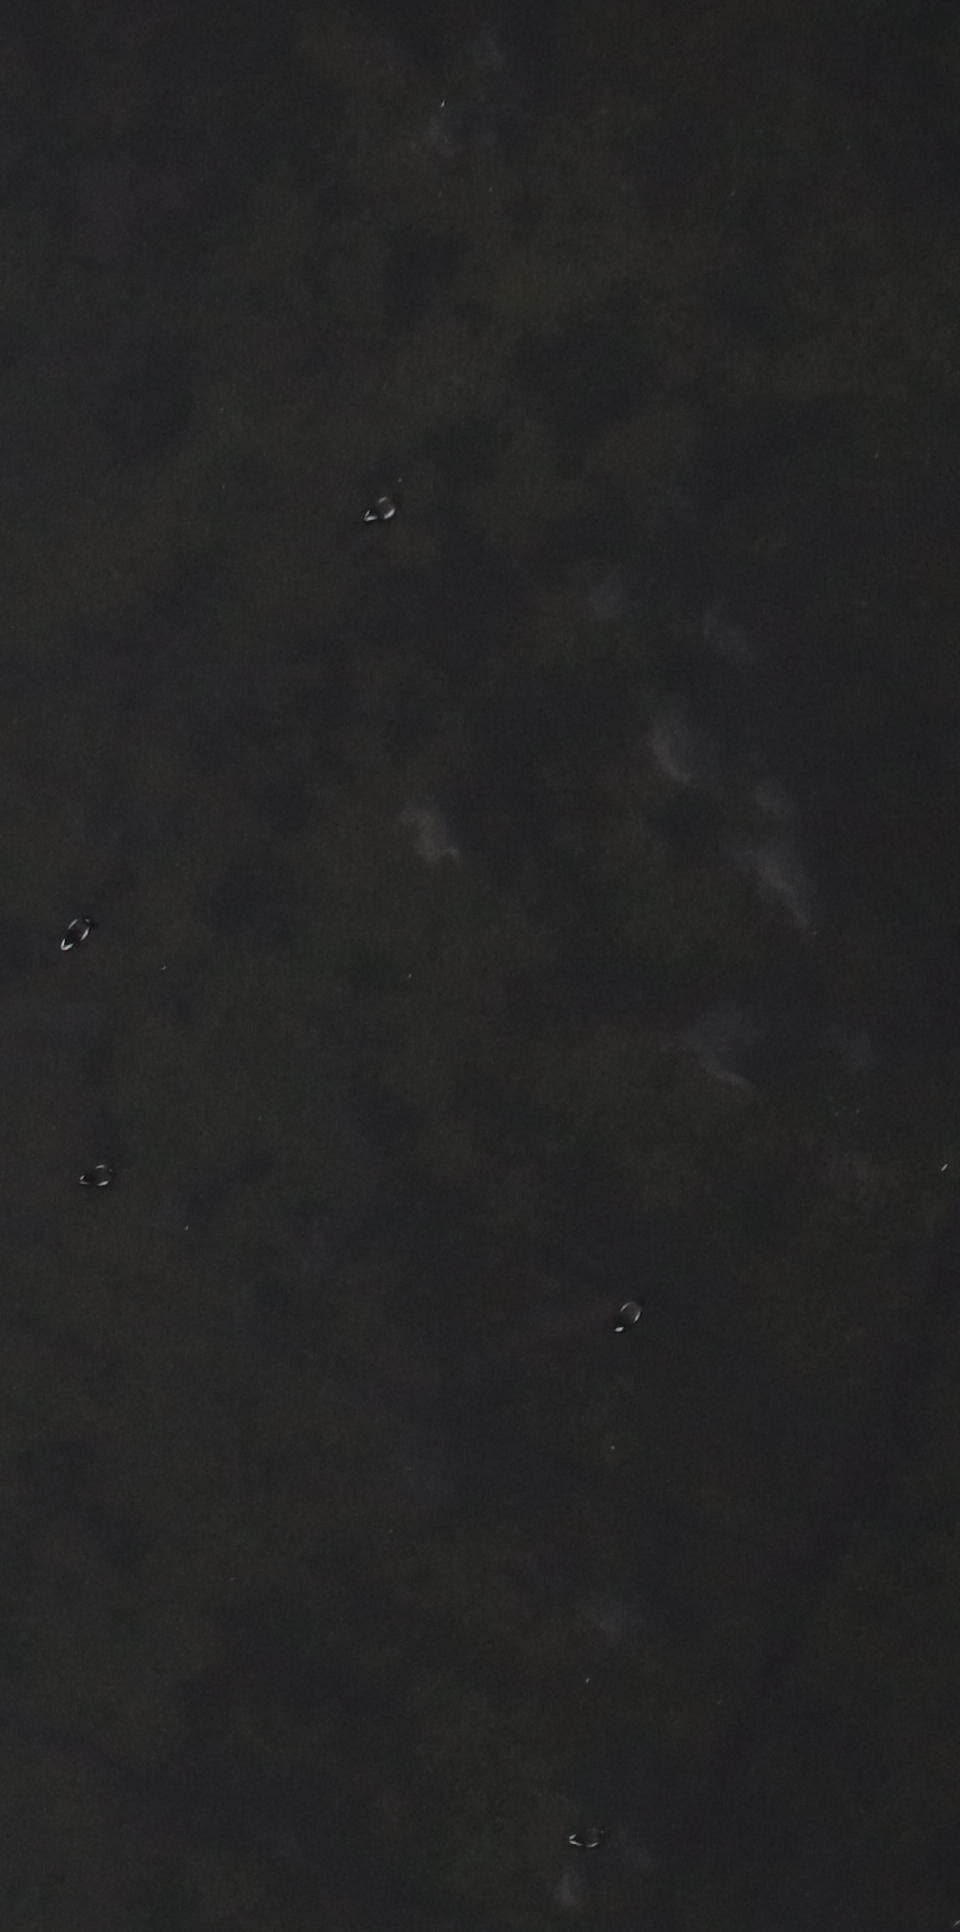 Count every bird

5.